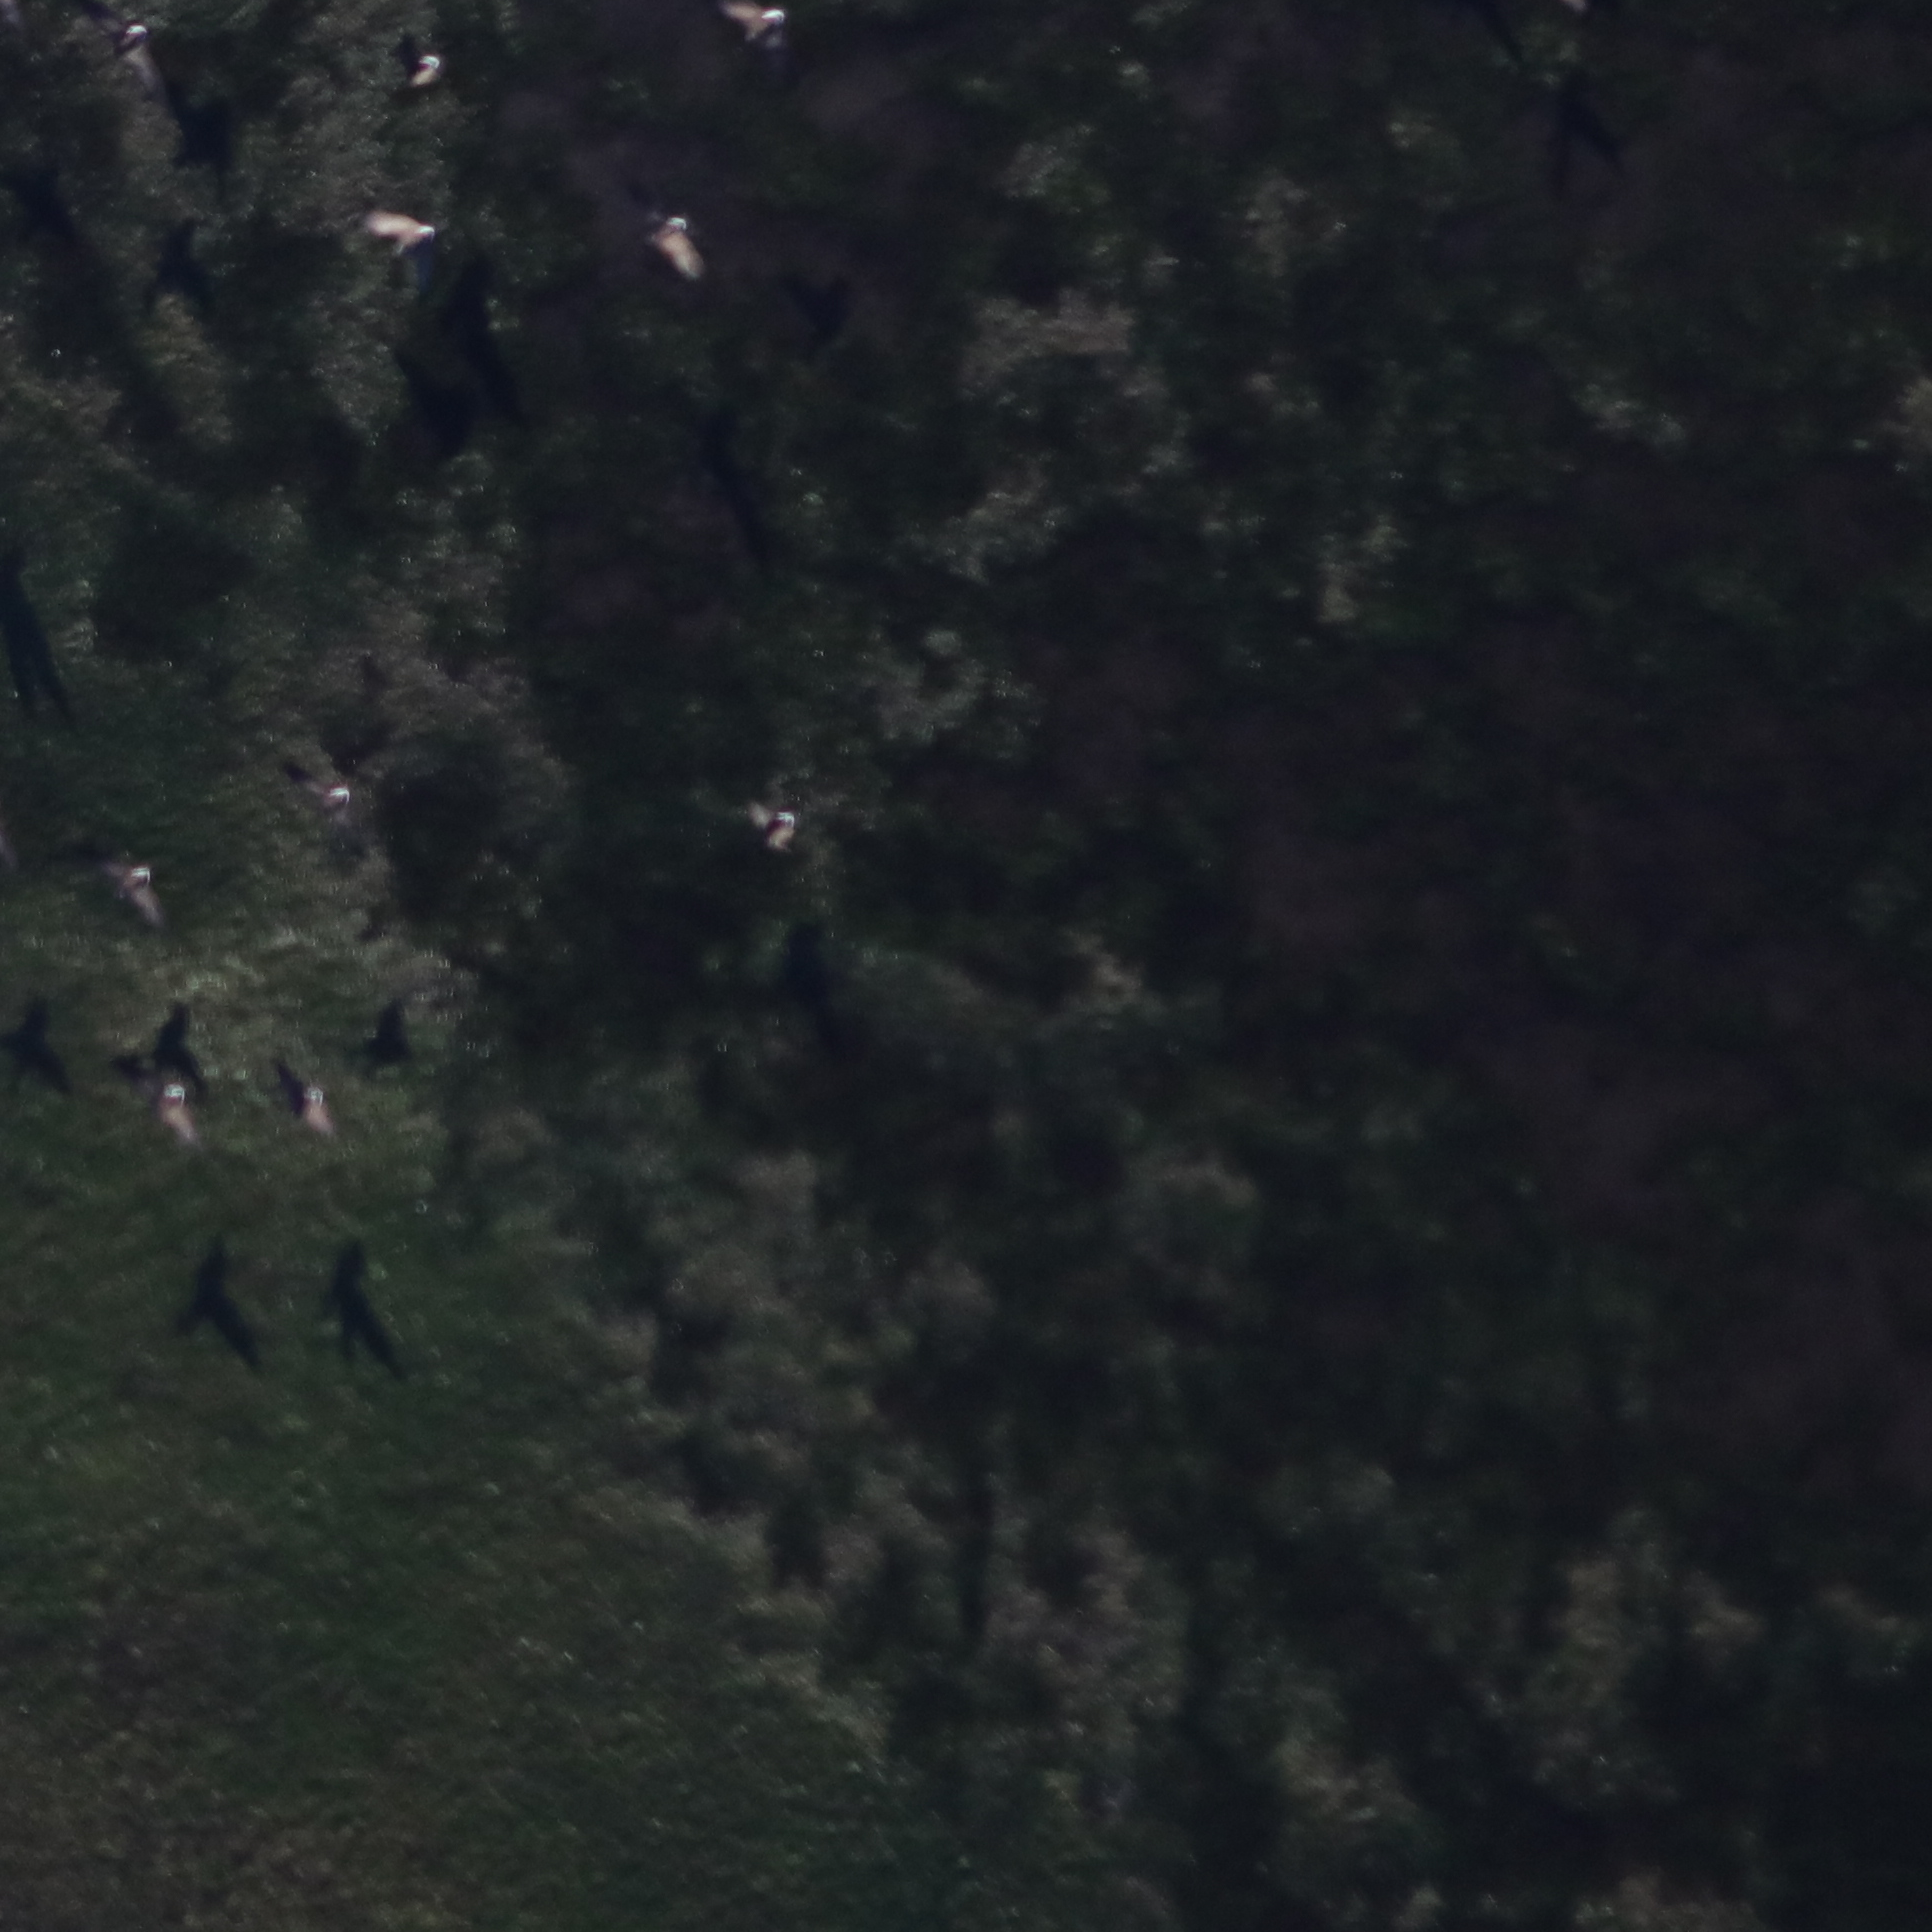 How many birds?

10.